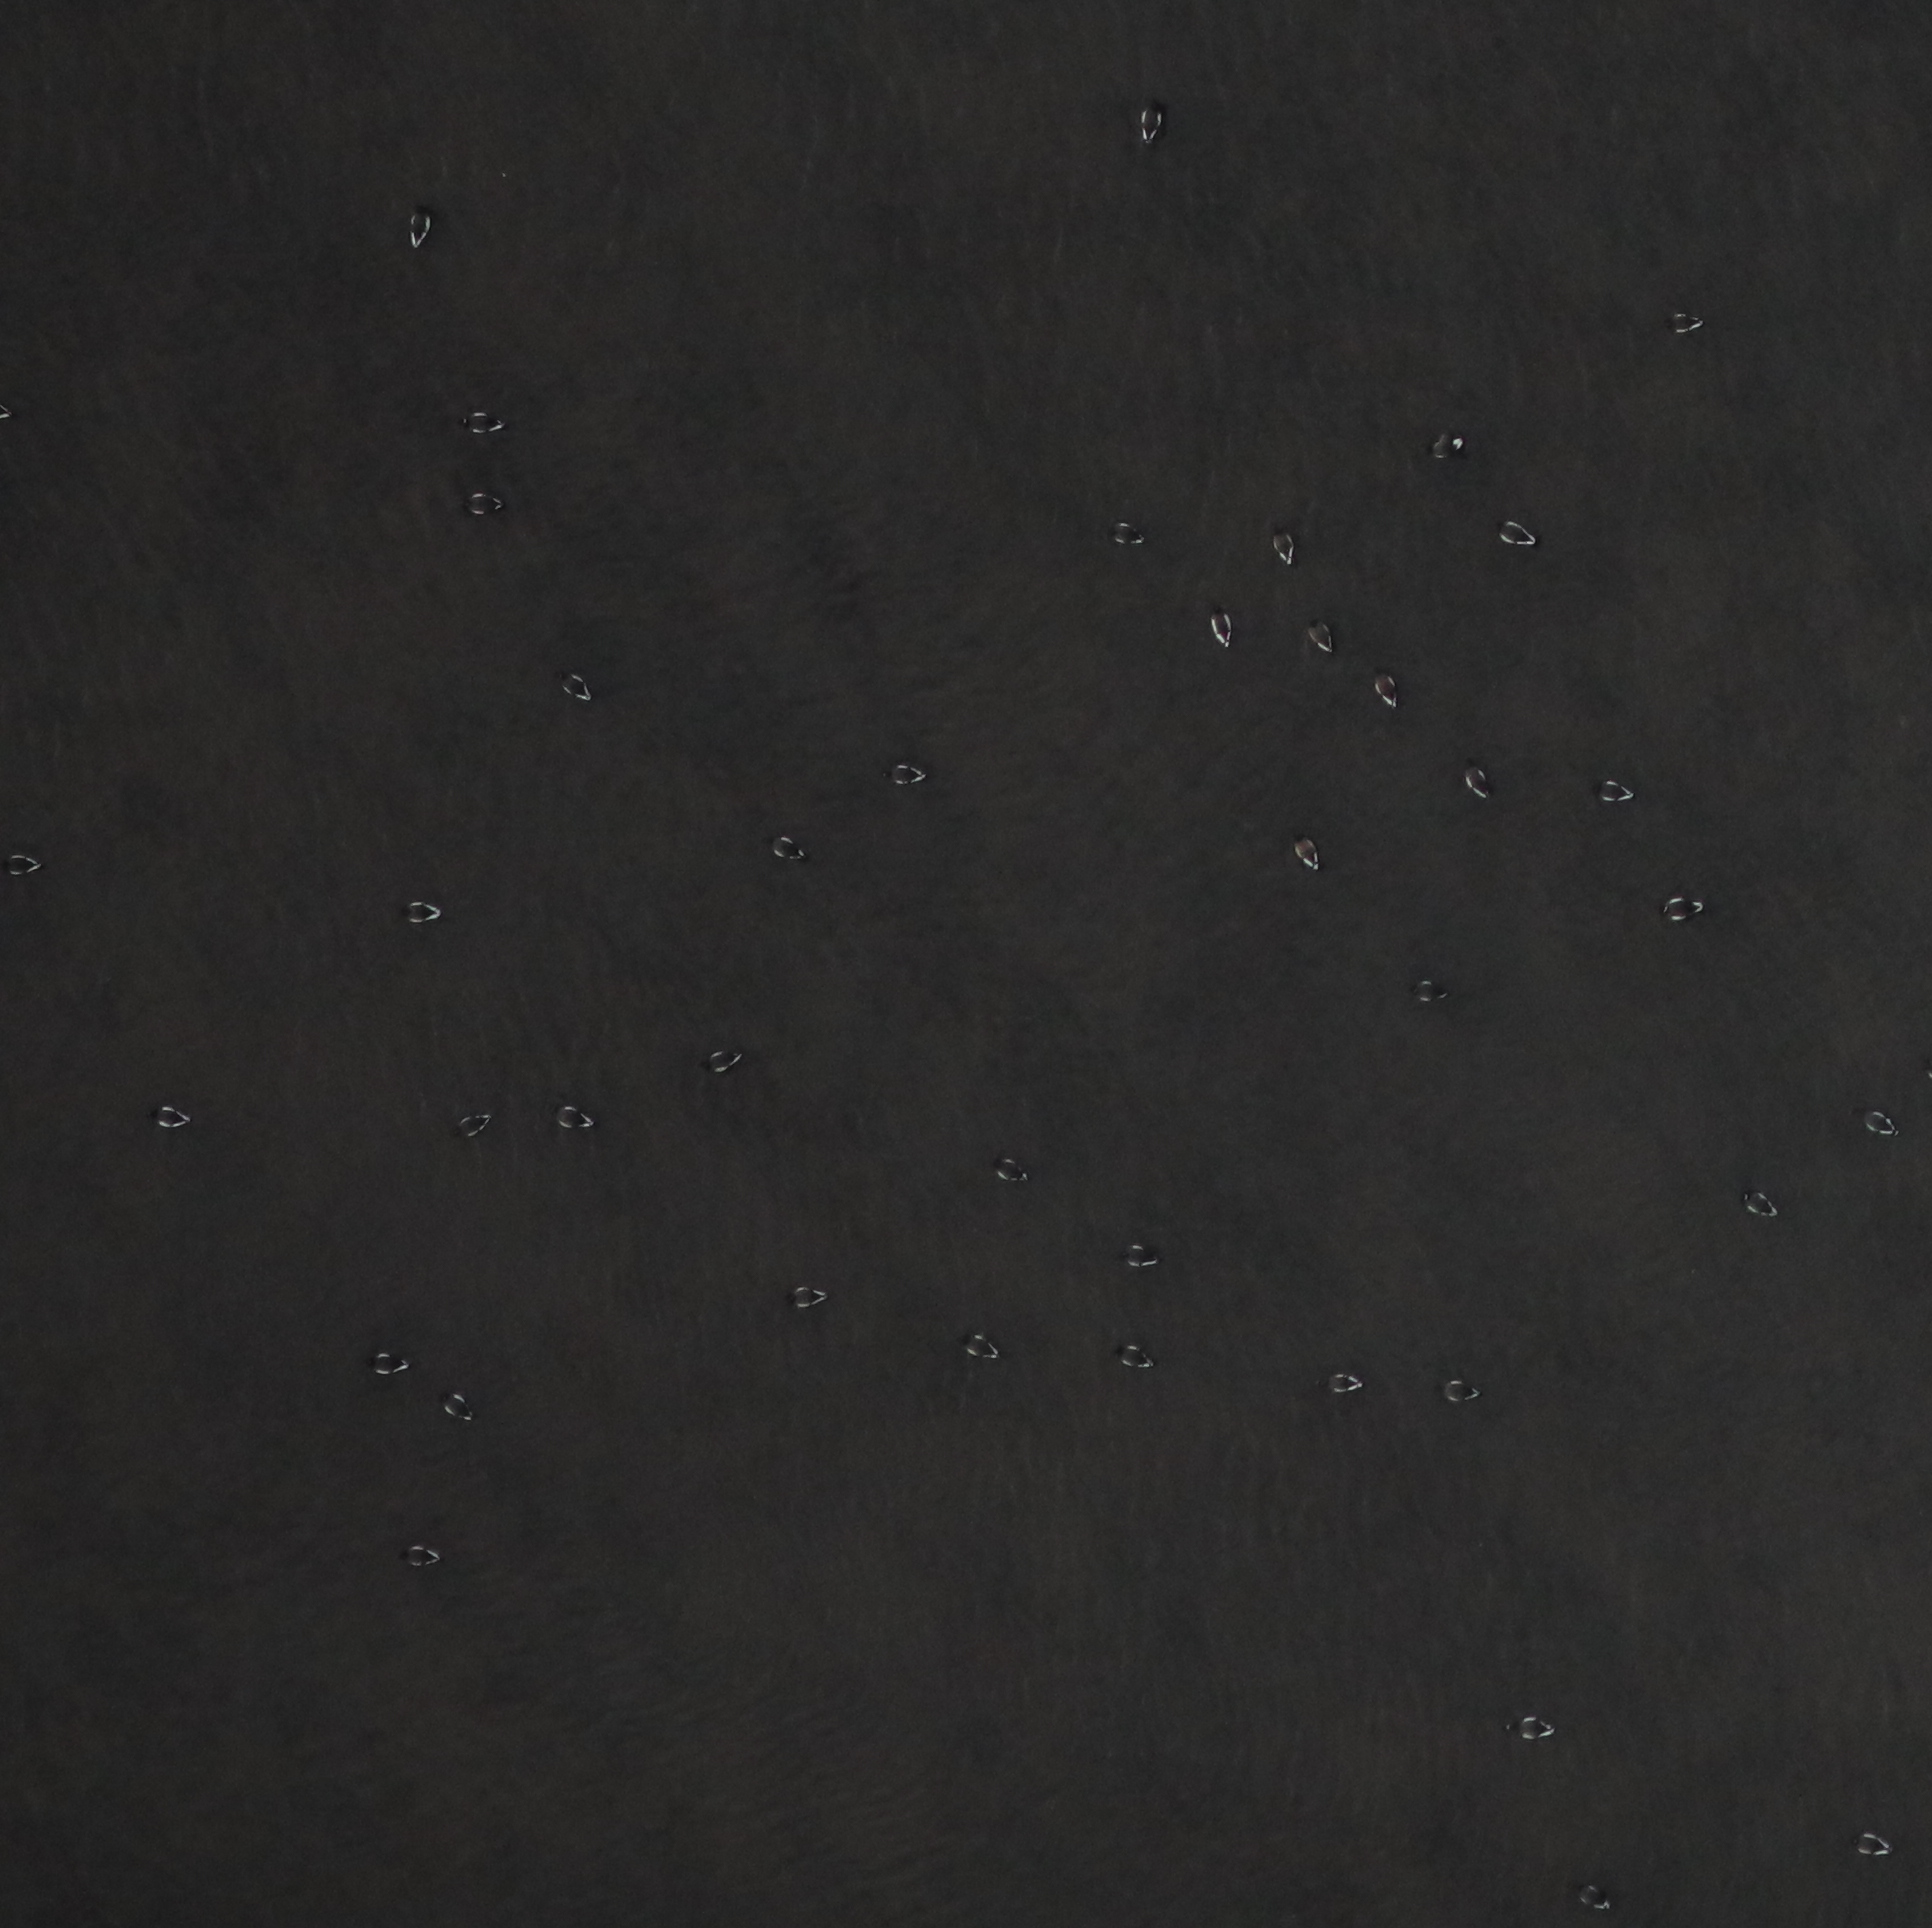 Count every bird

41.